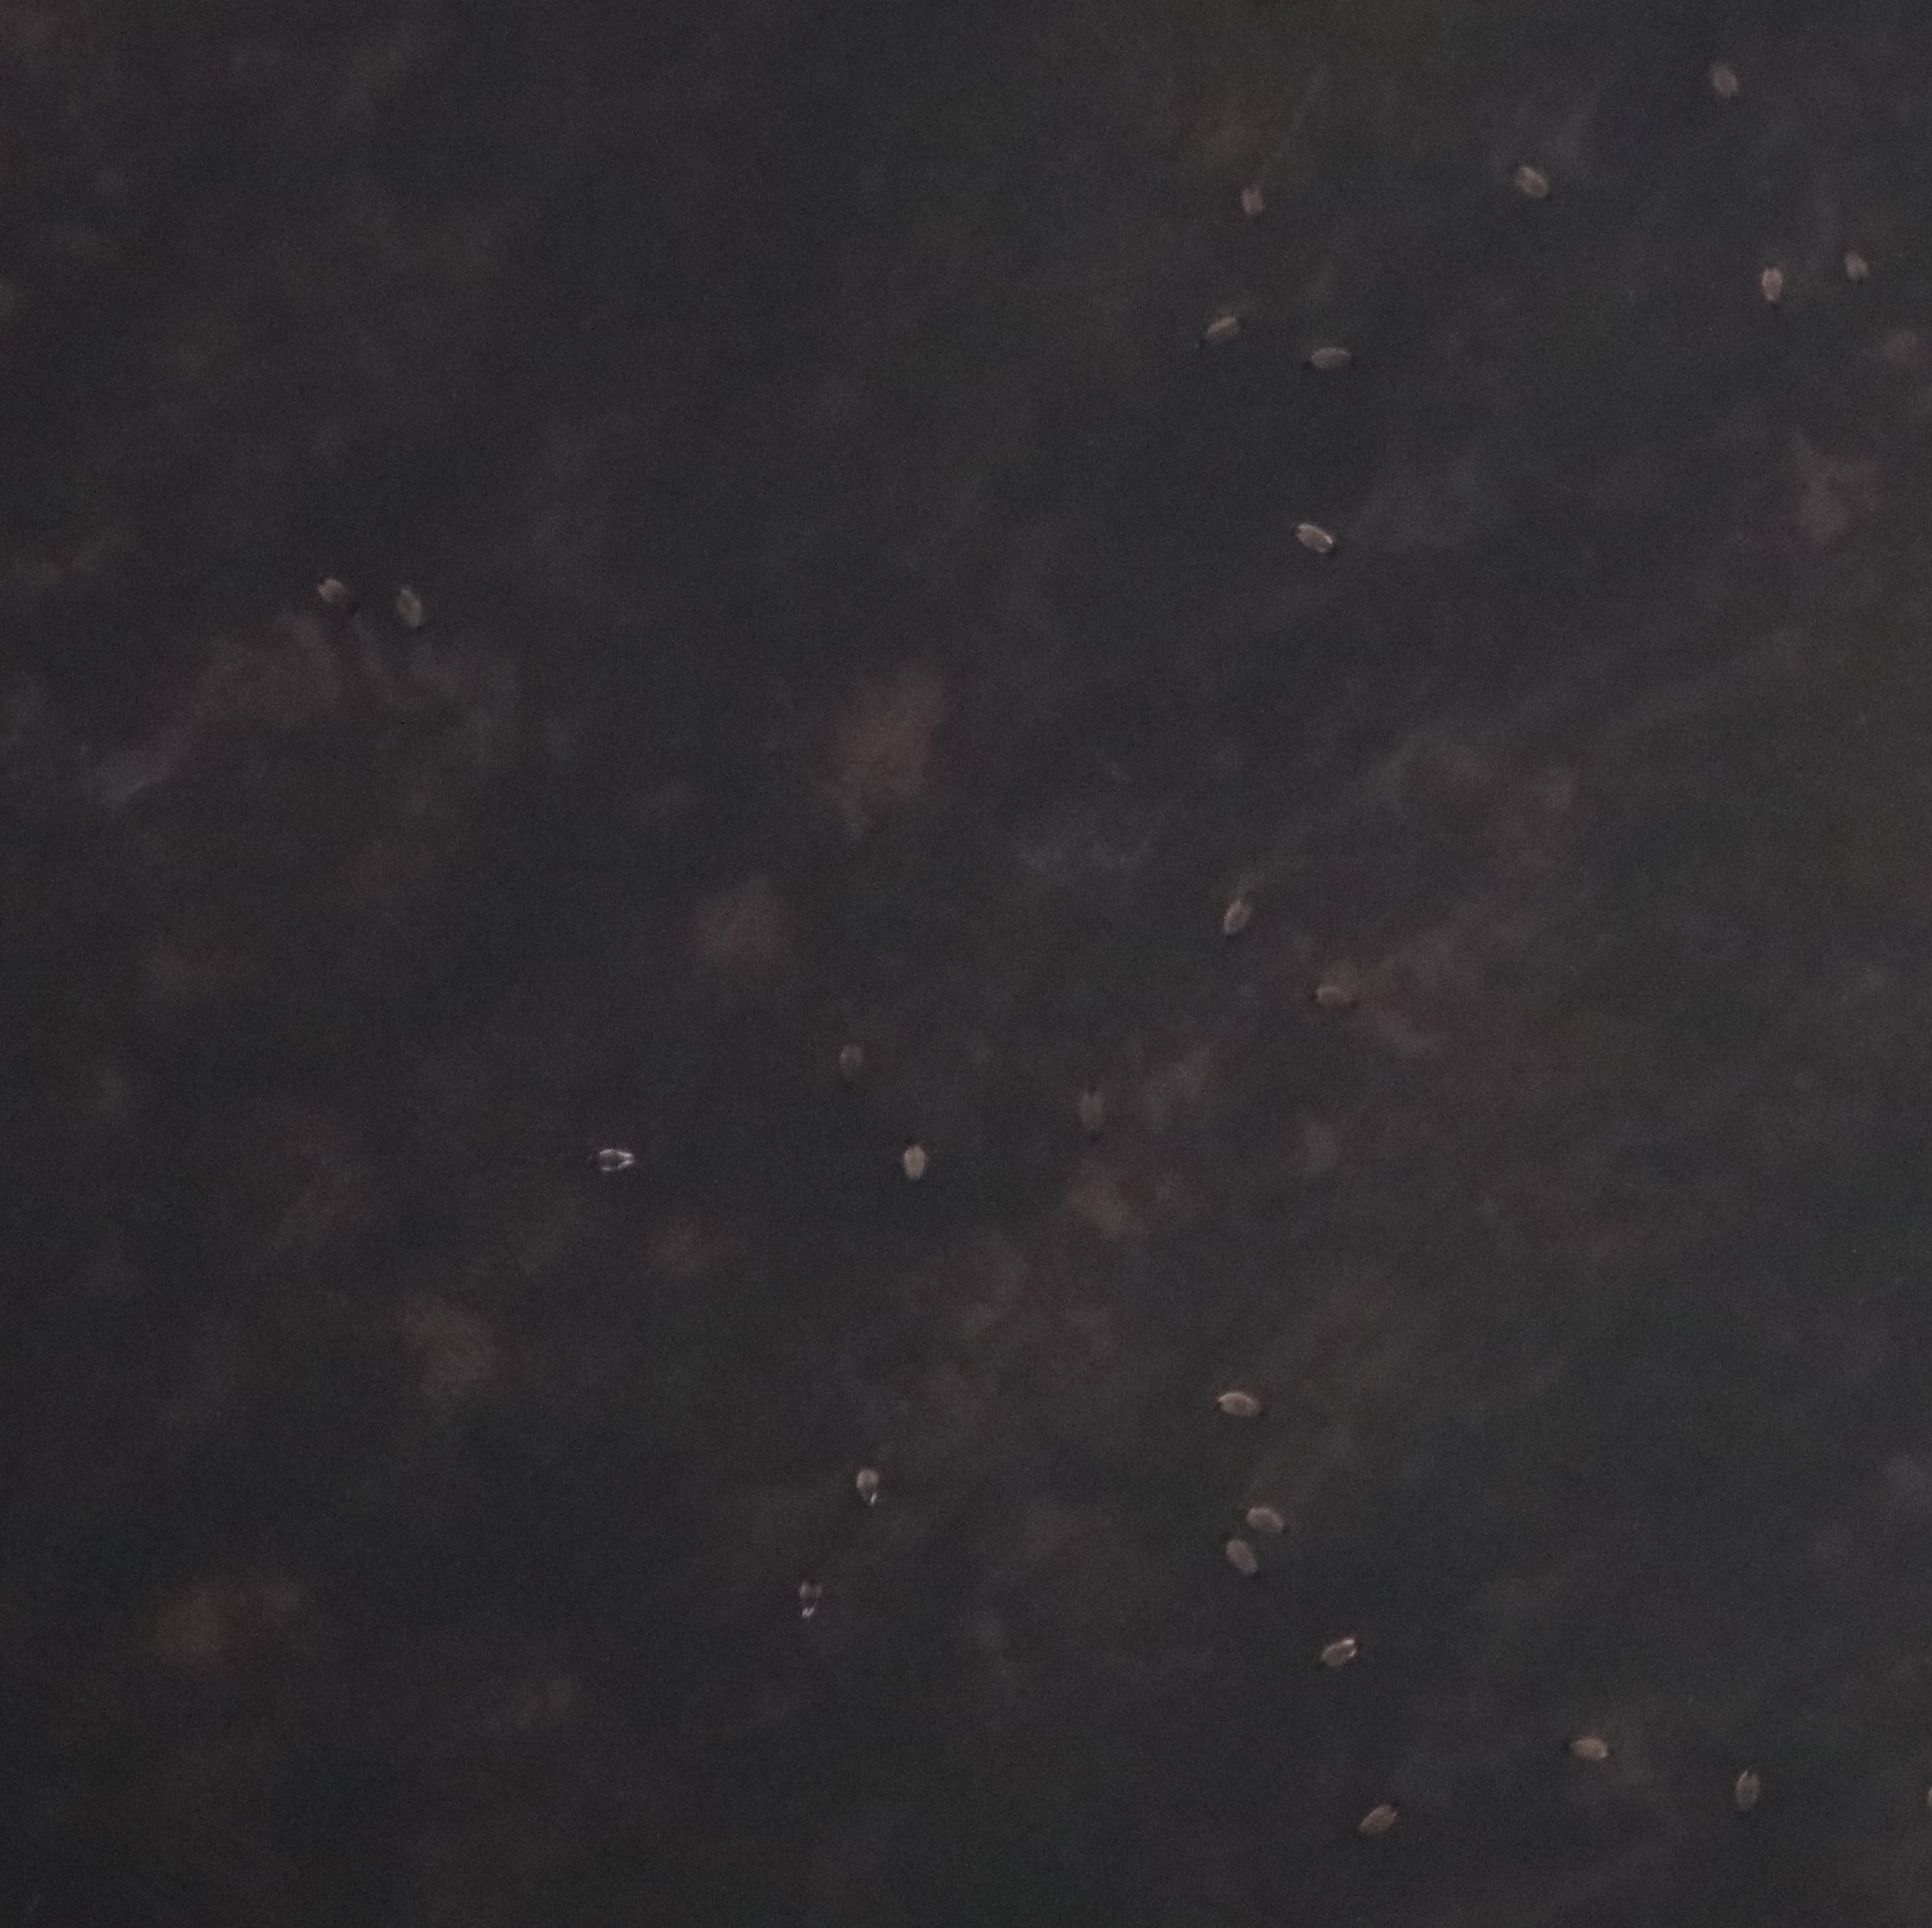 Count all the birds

25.